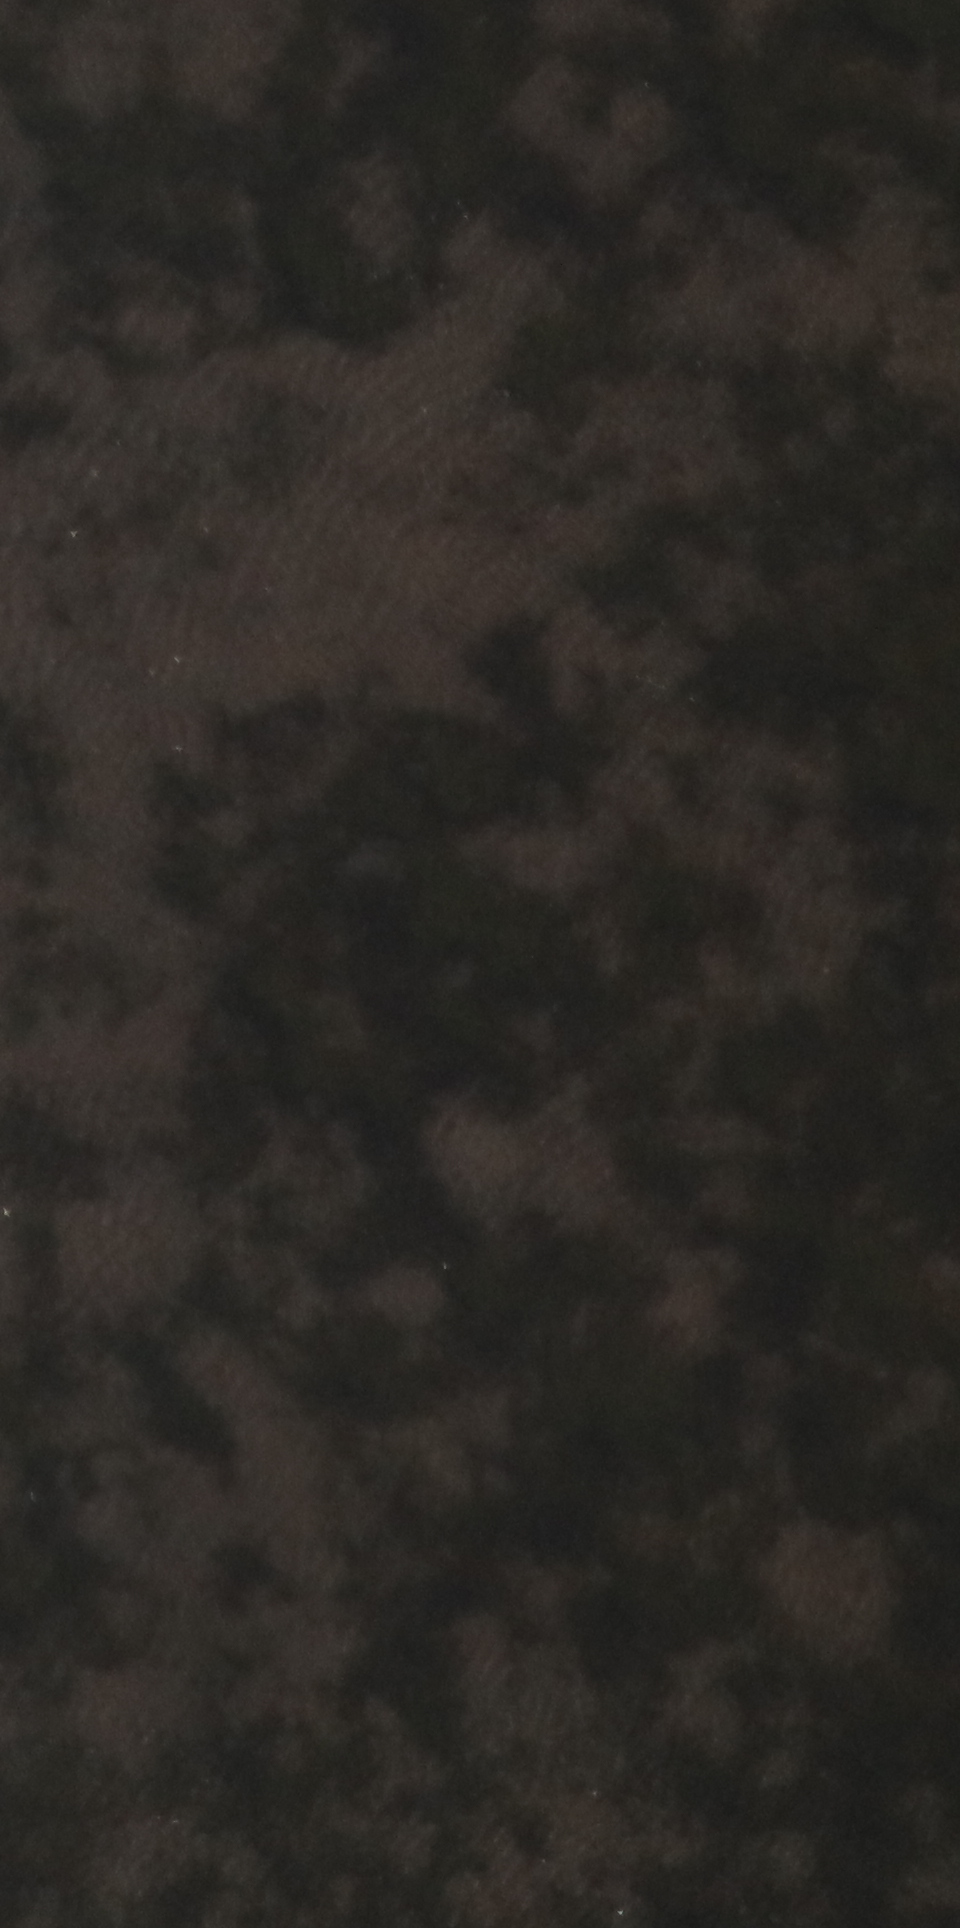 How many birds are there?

0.